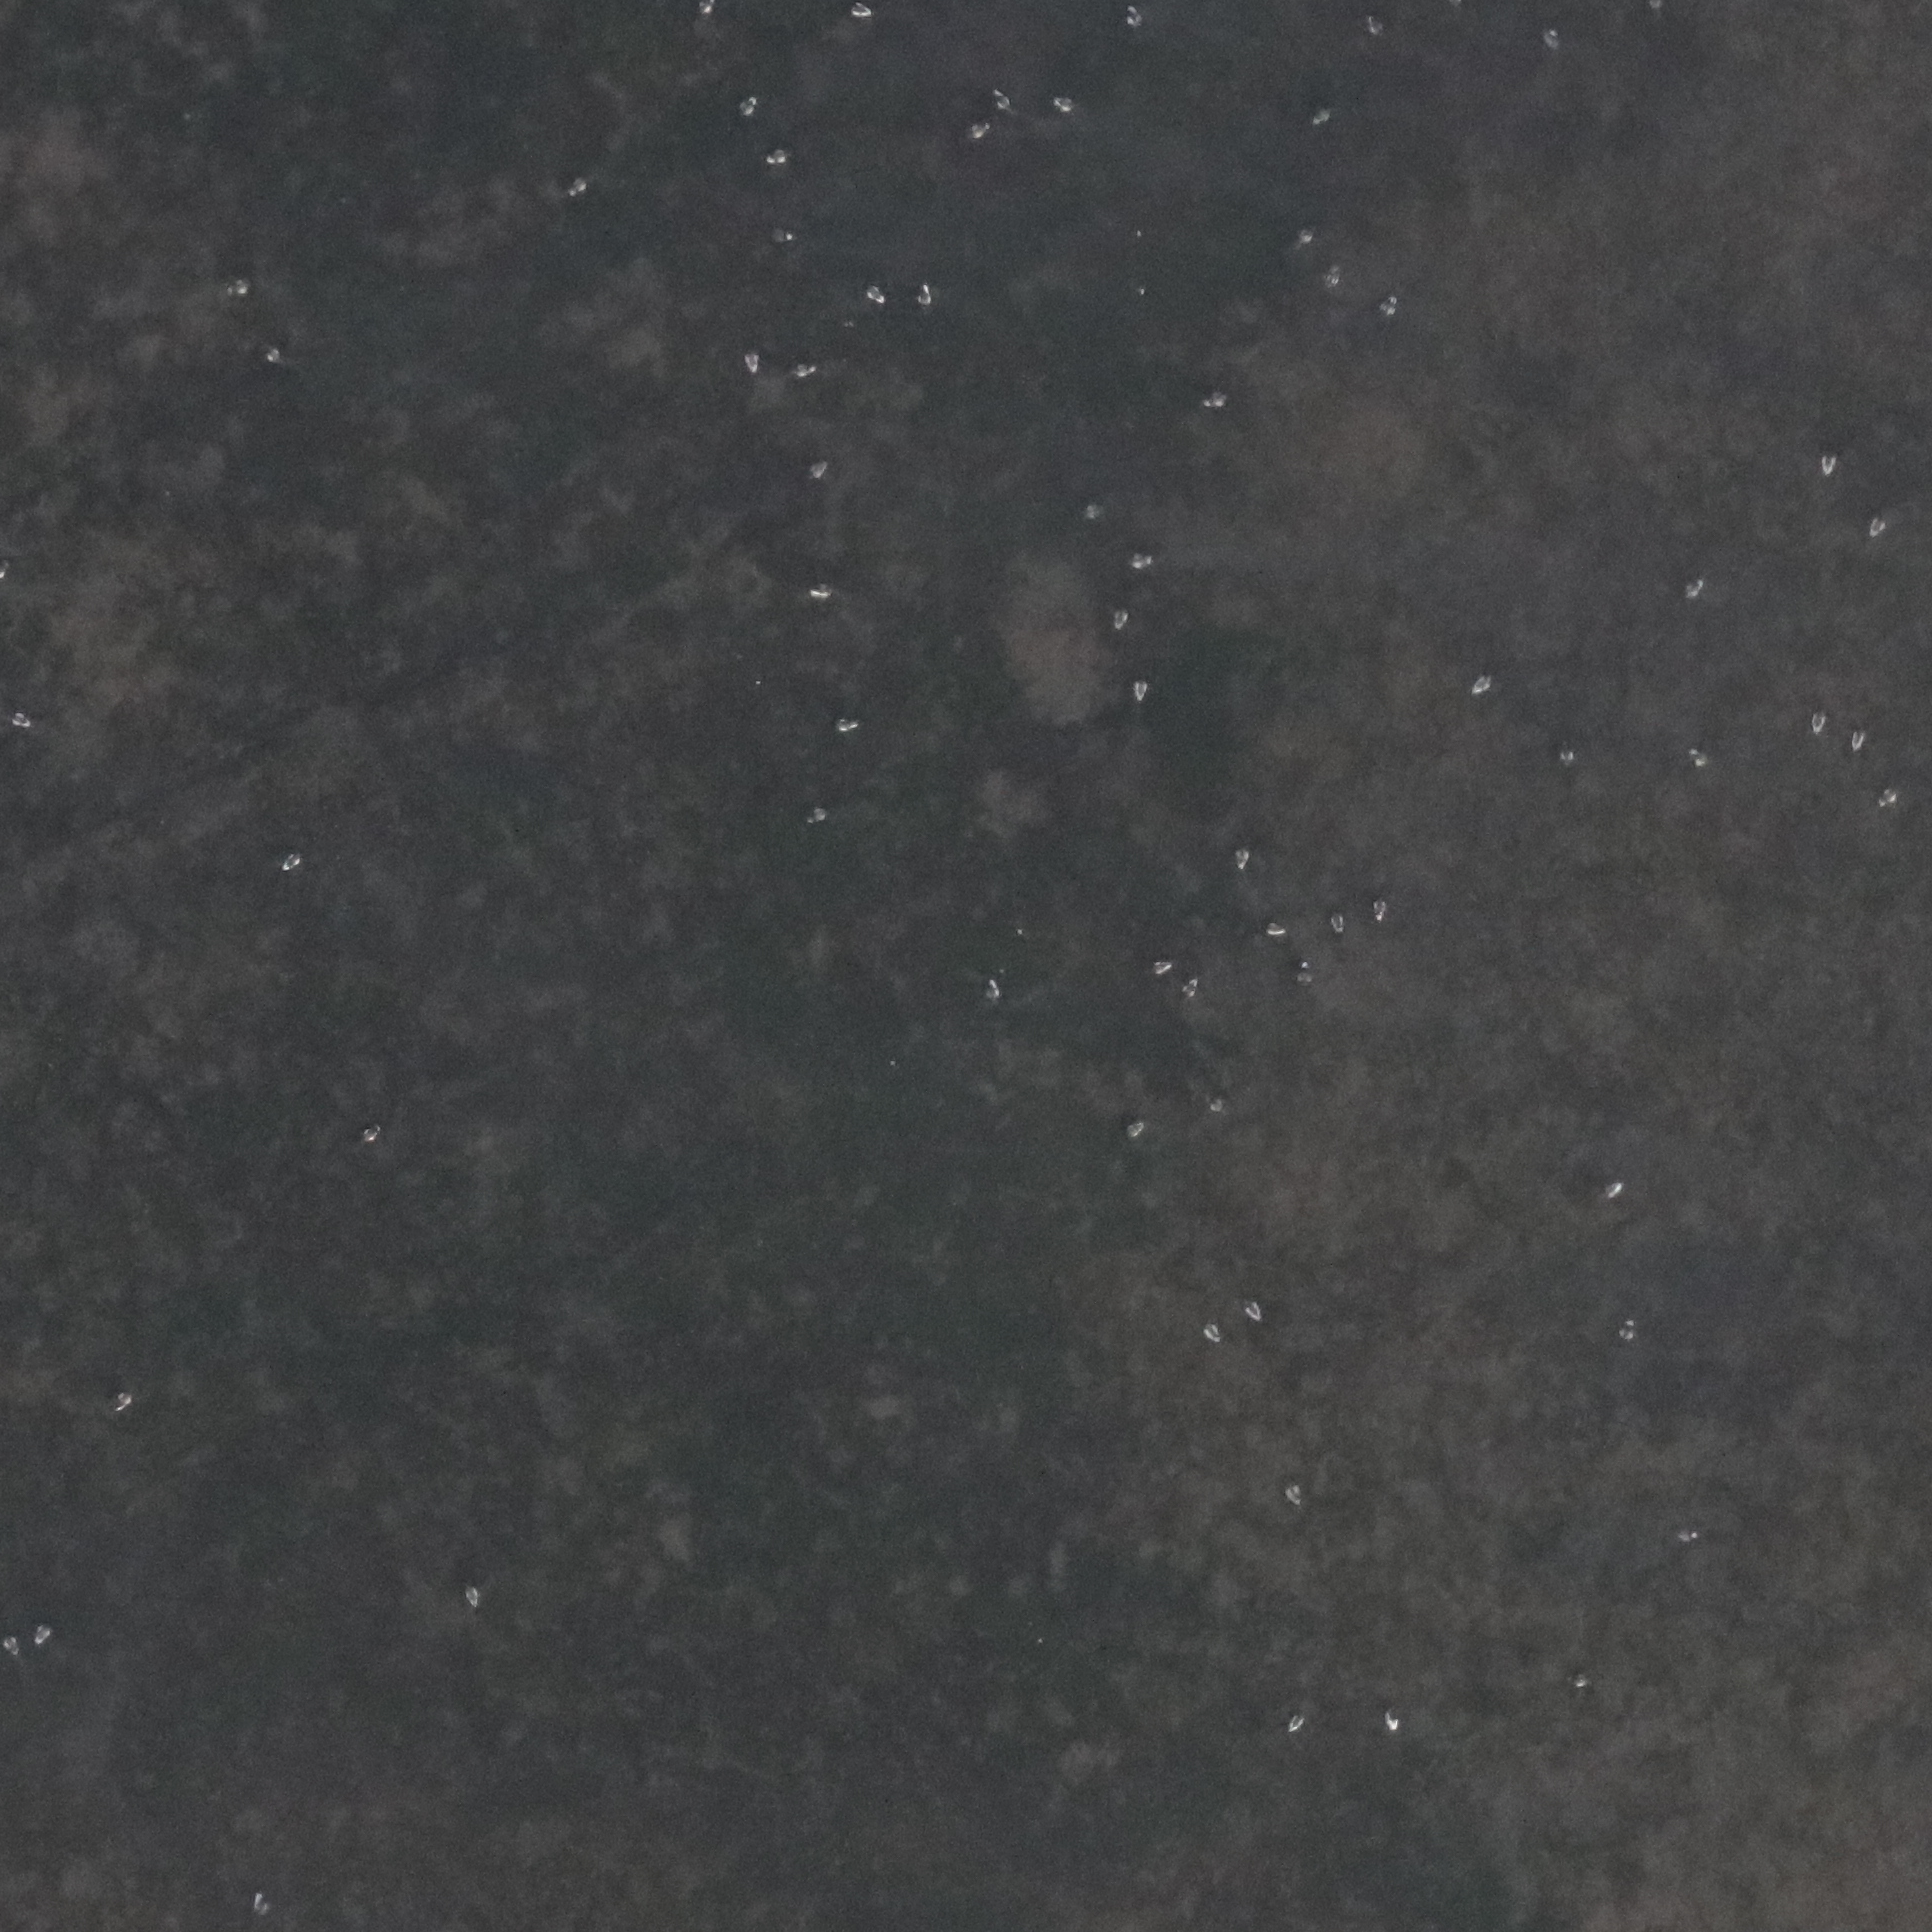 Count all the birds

67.